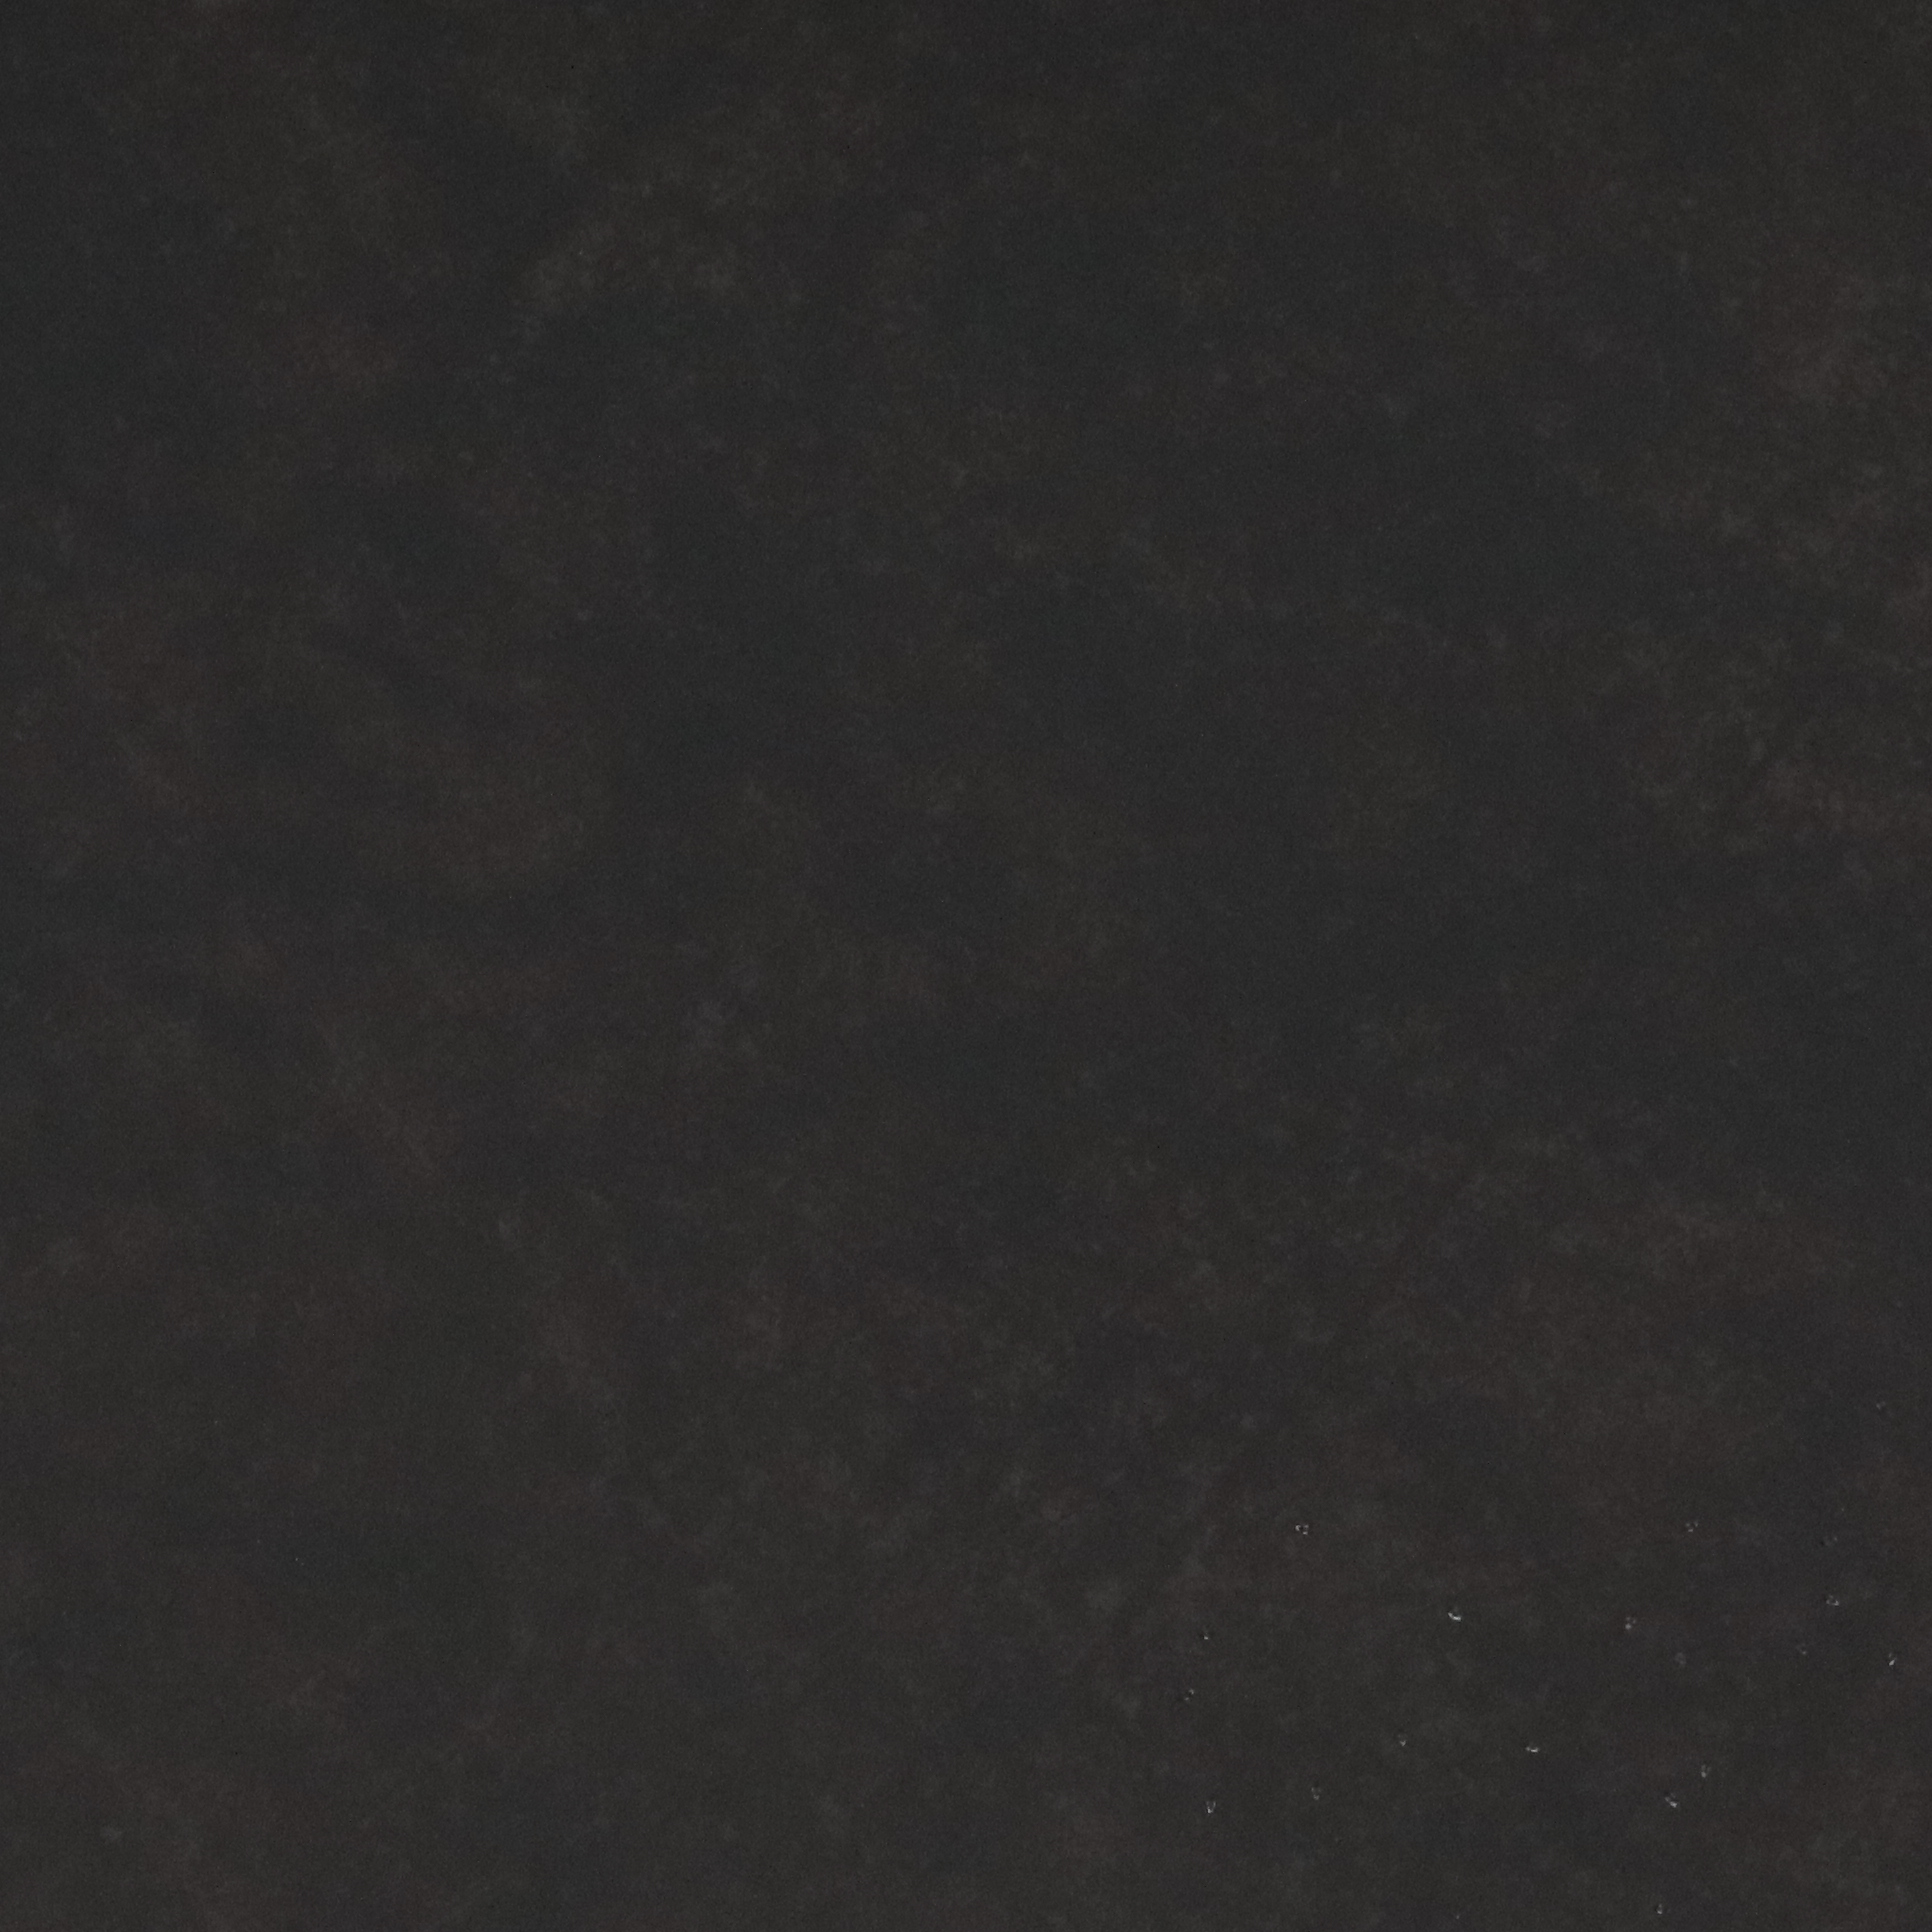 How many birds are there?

18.